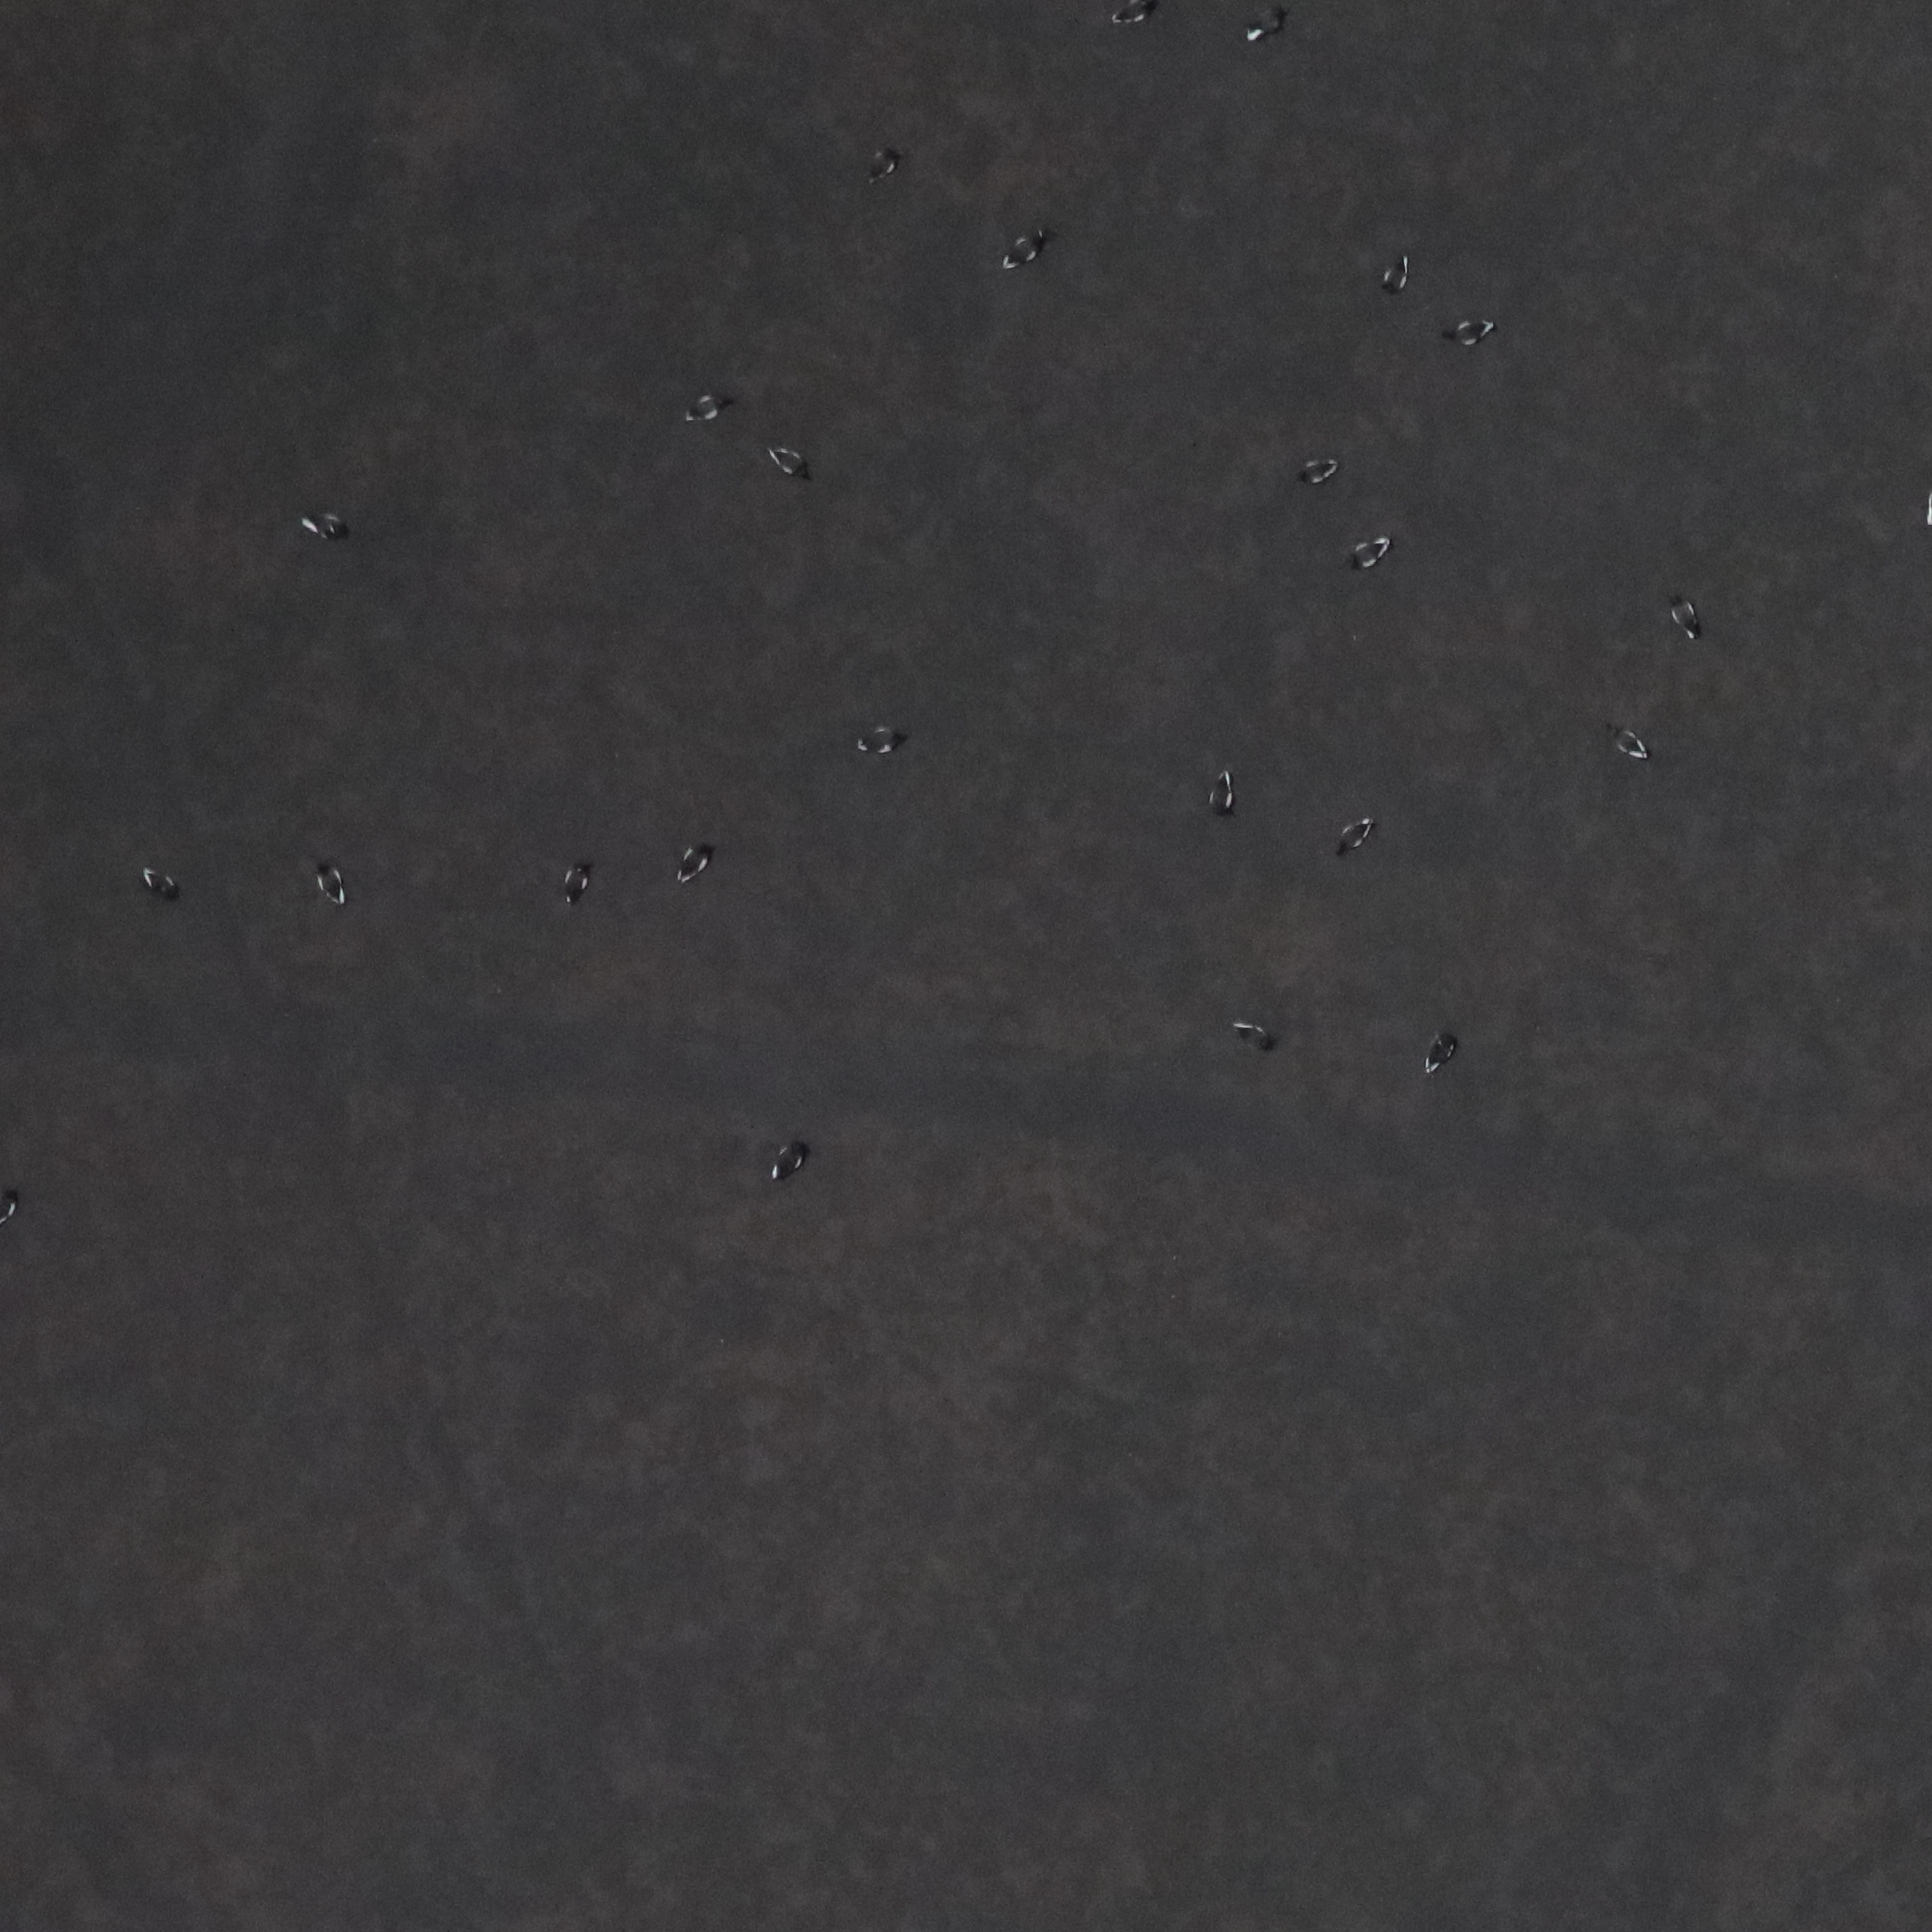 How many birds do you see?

23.